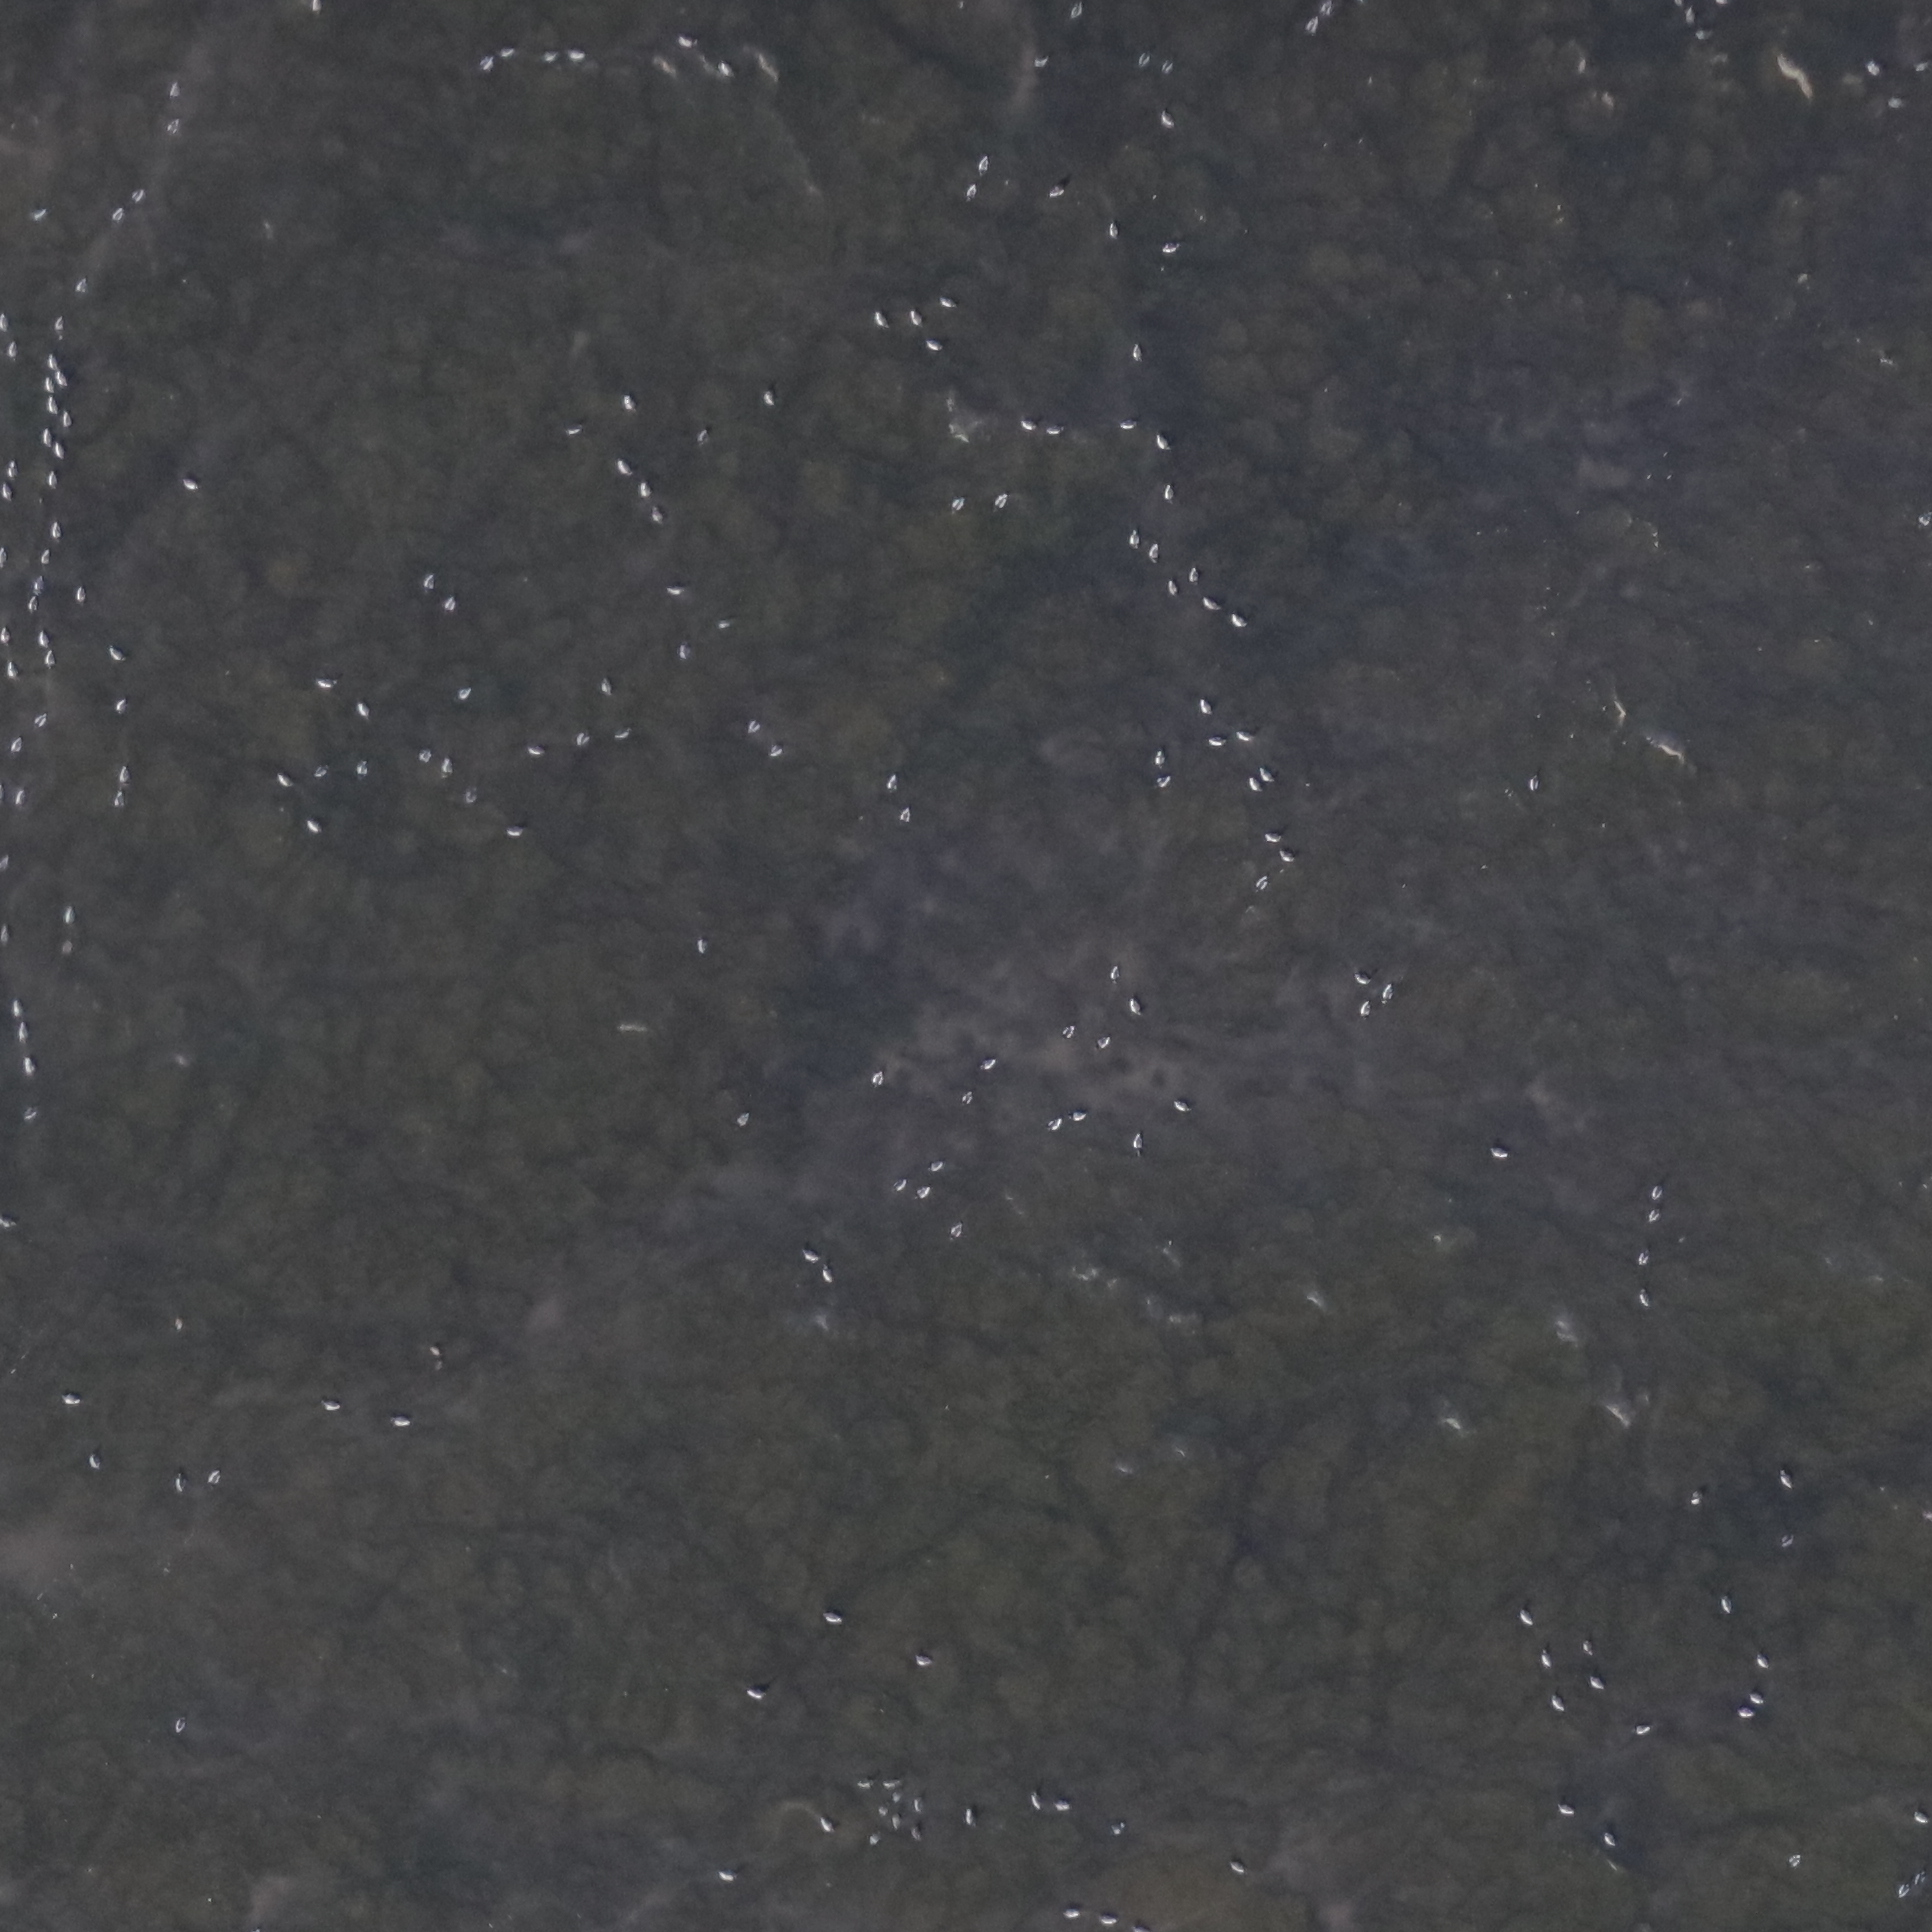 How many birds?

207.